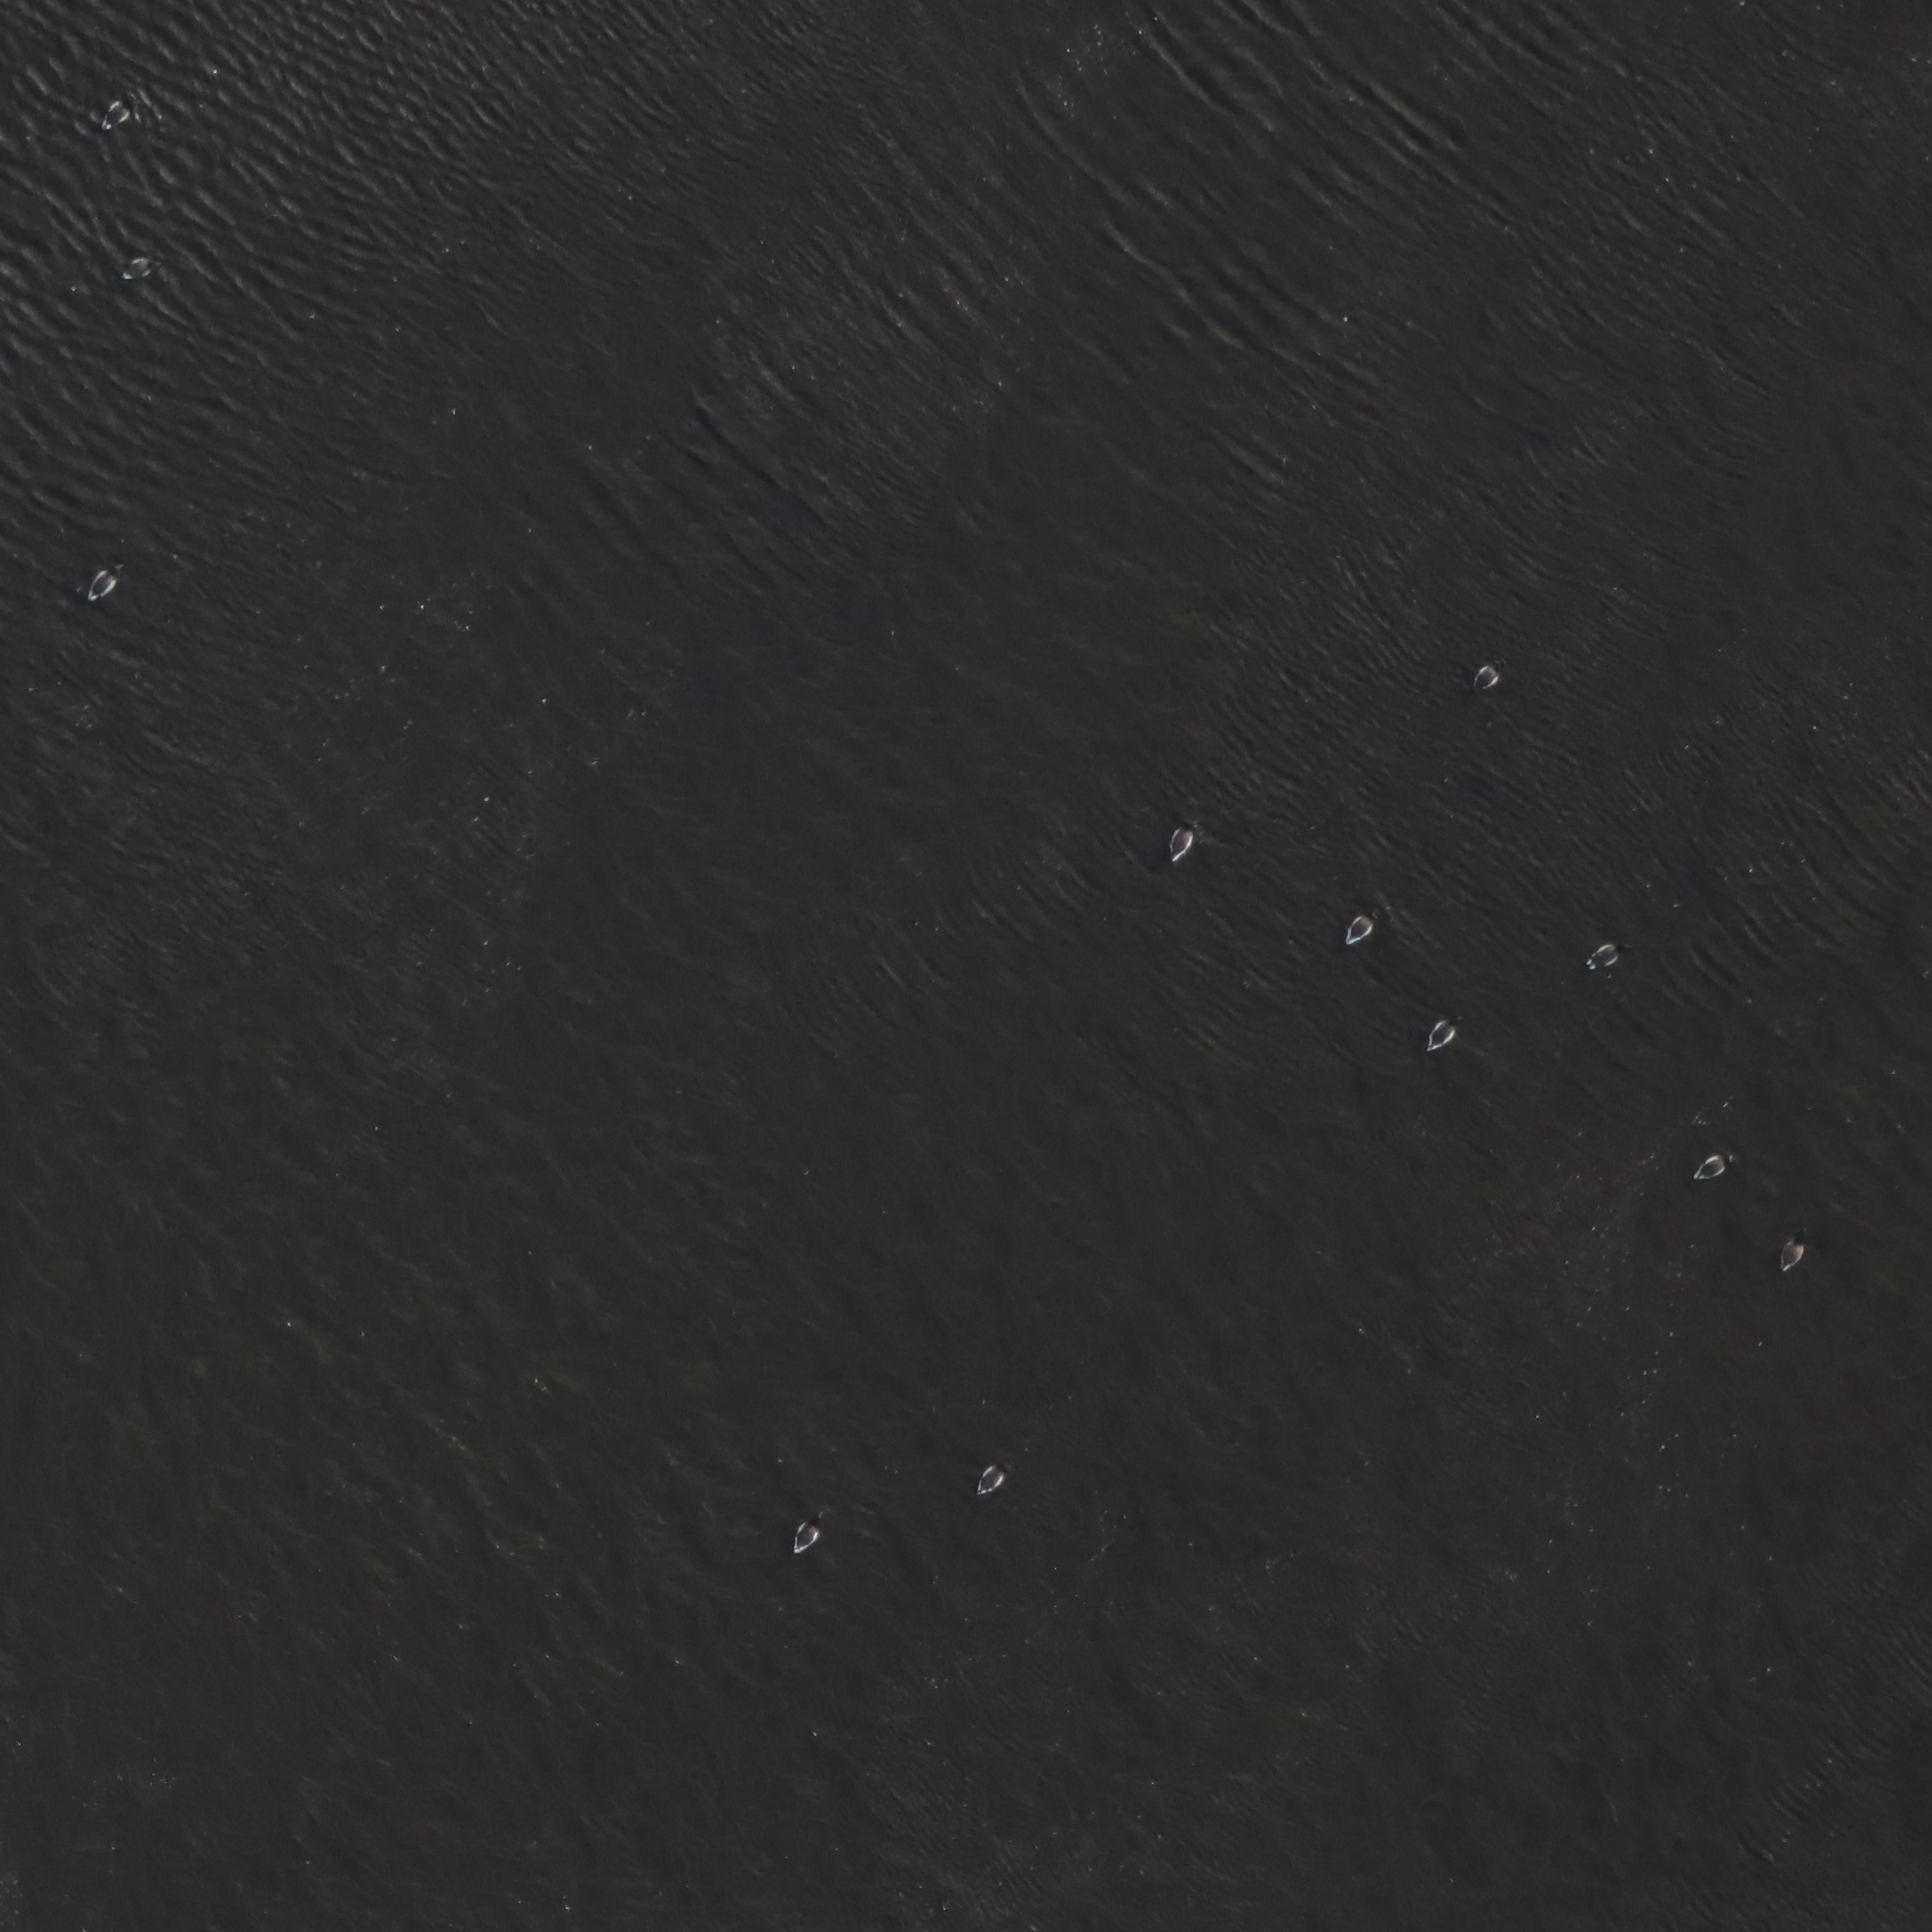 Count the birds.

12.